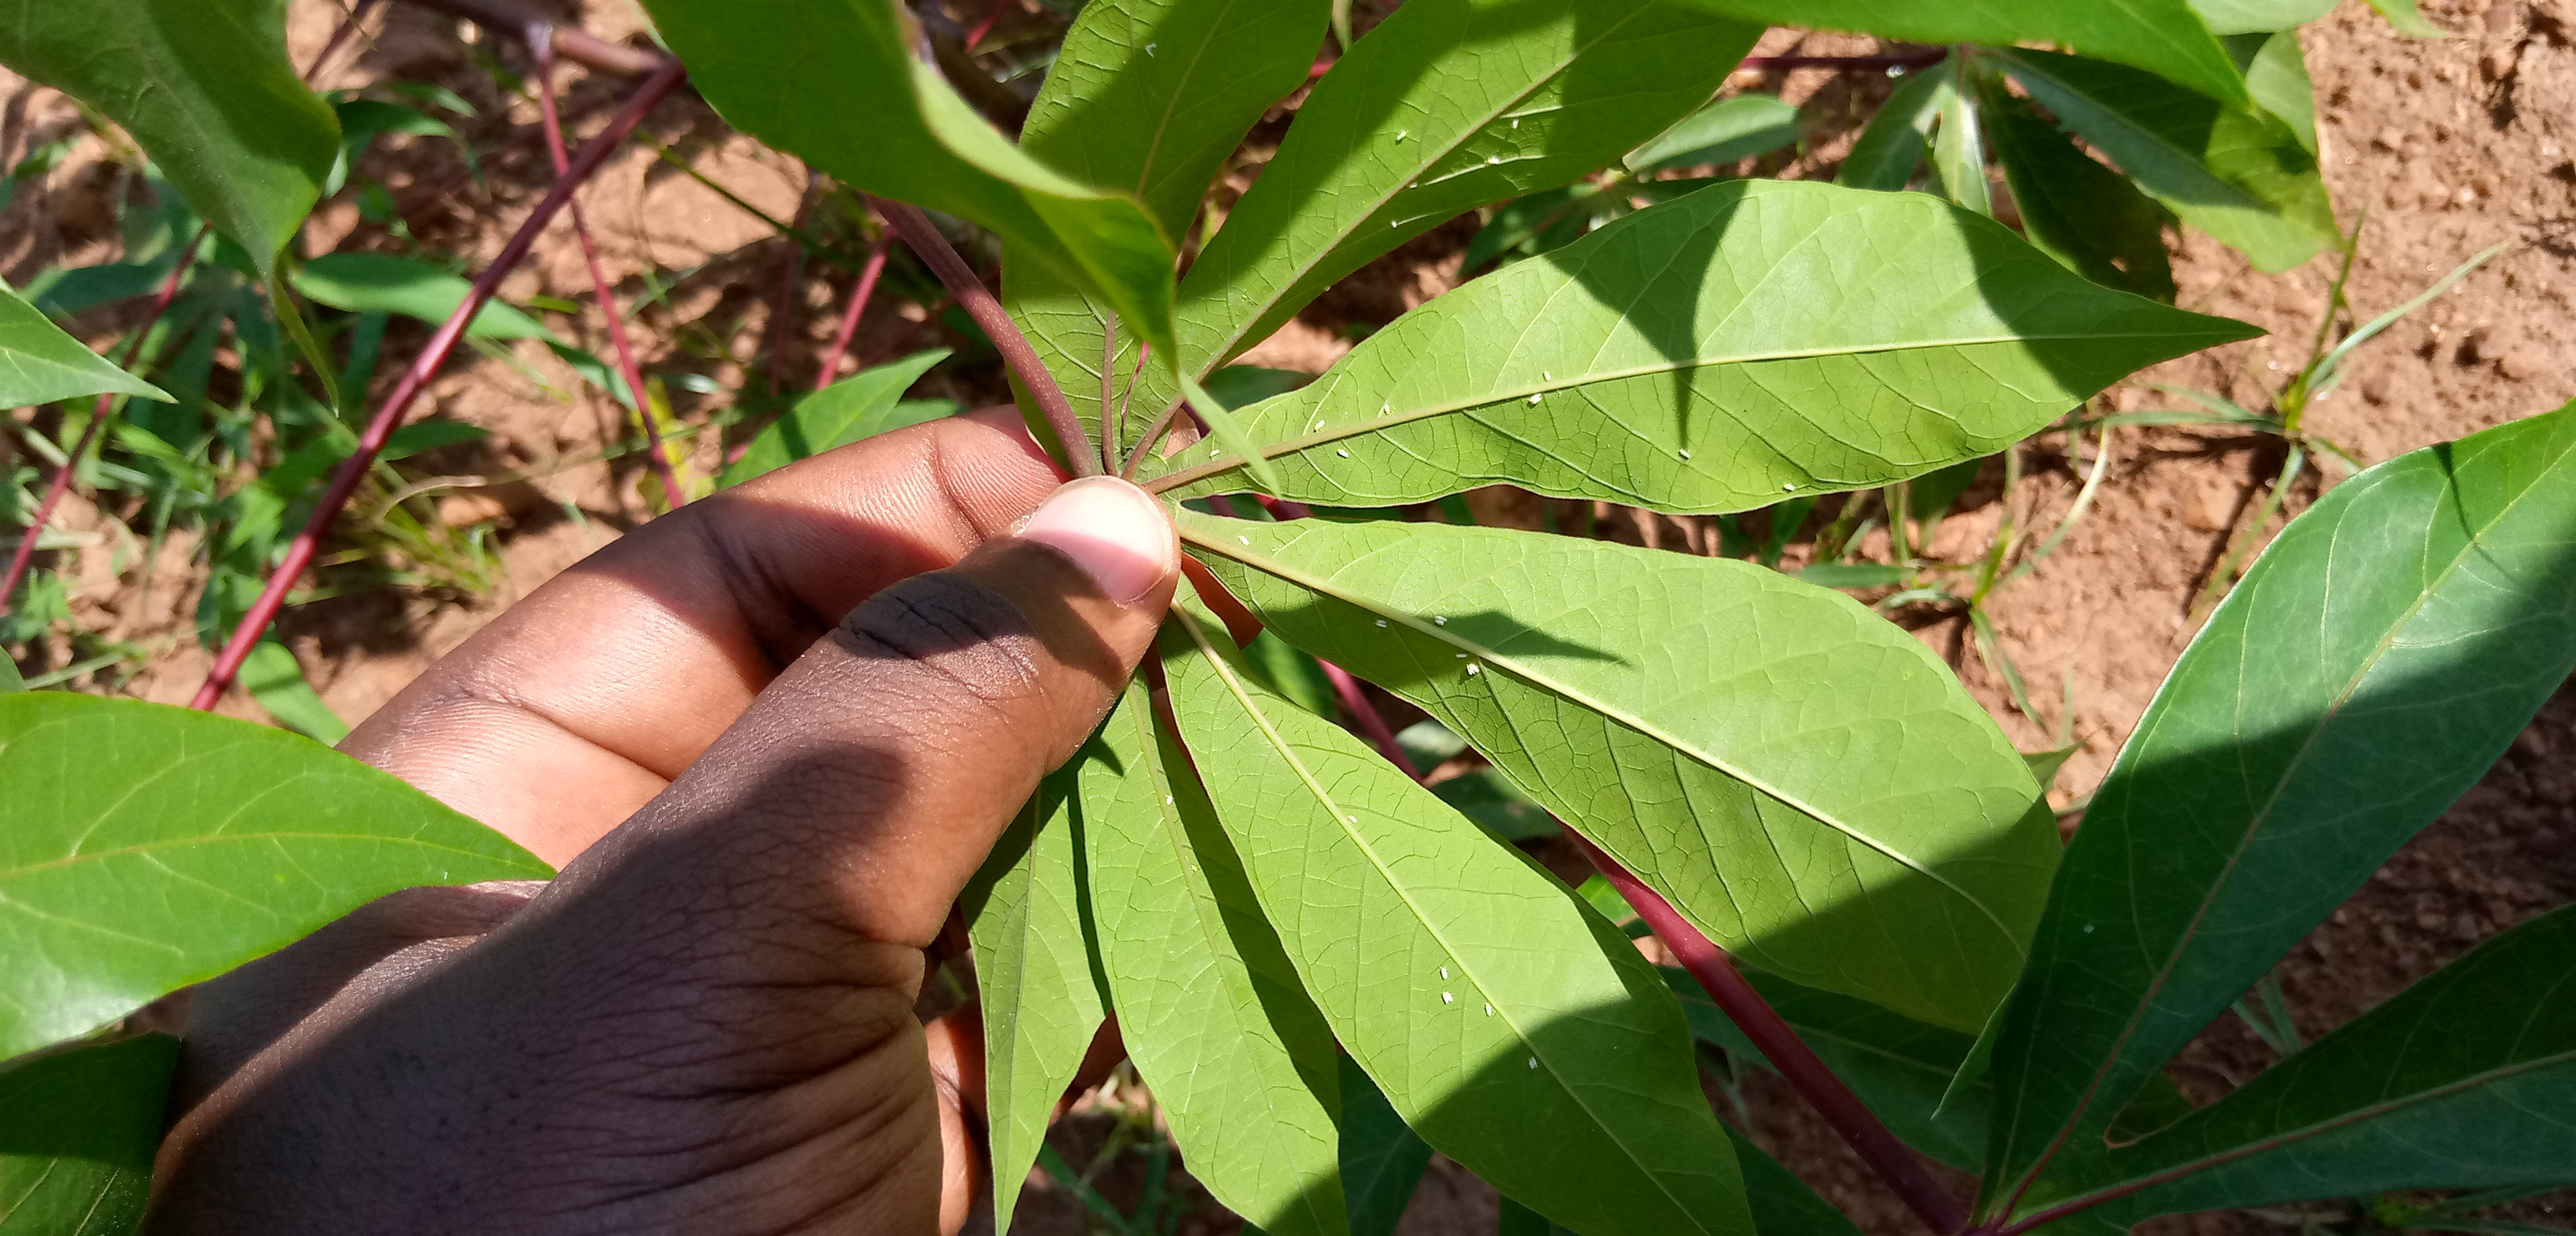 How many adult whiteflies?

26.